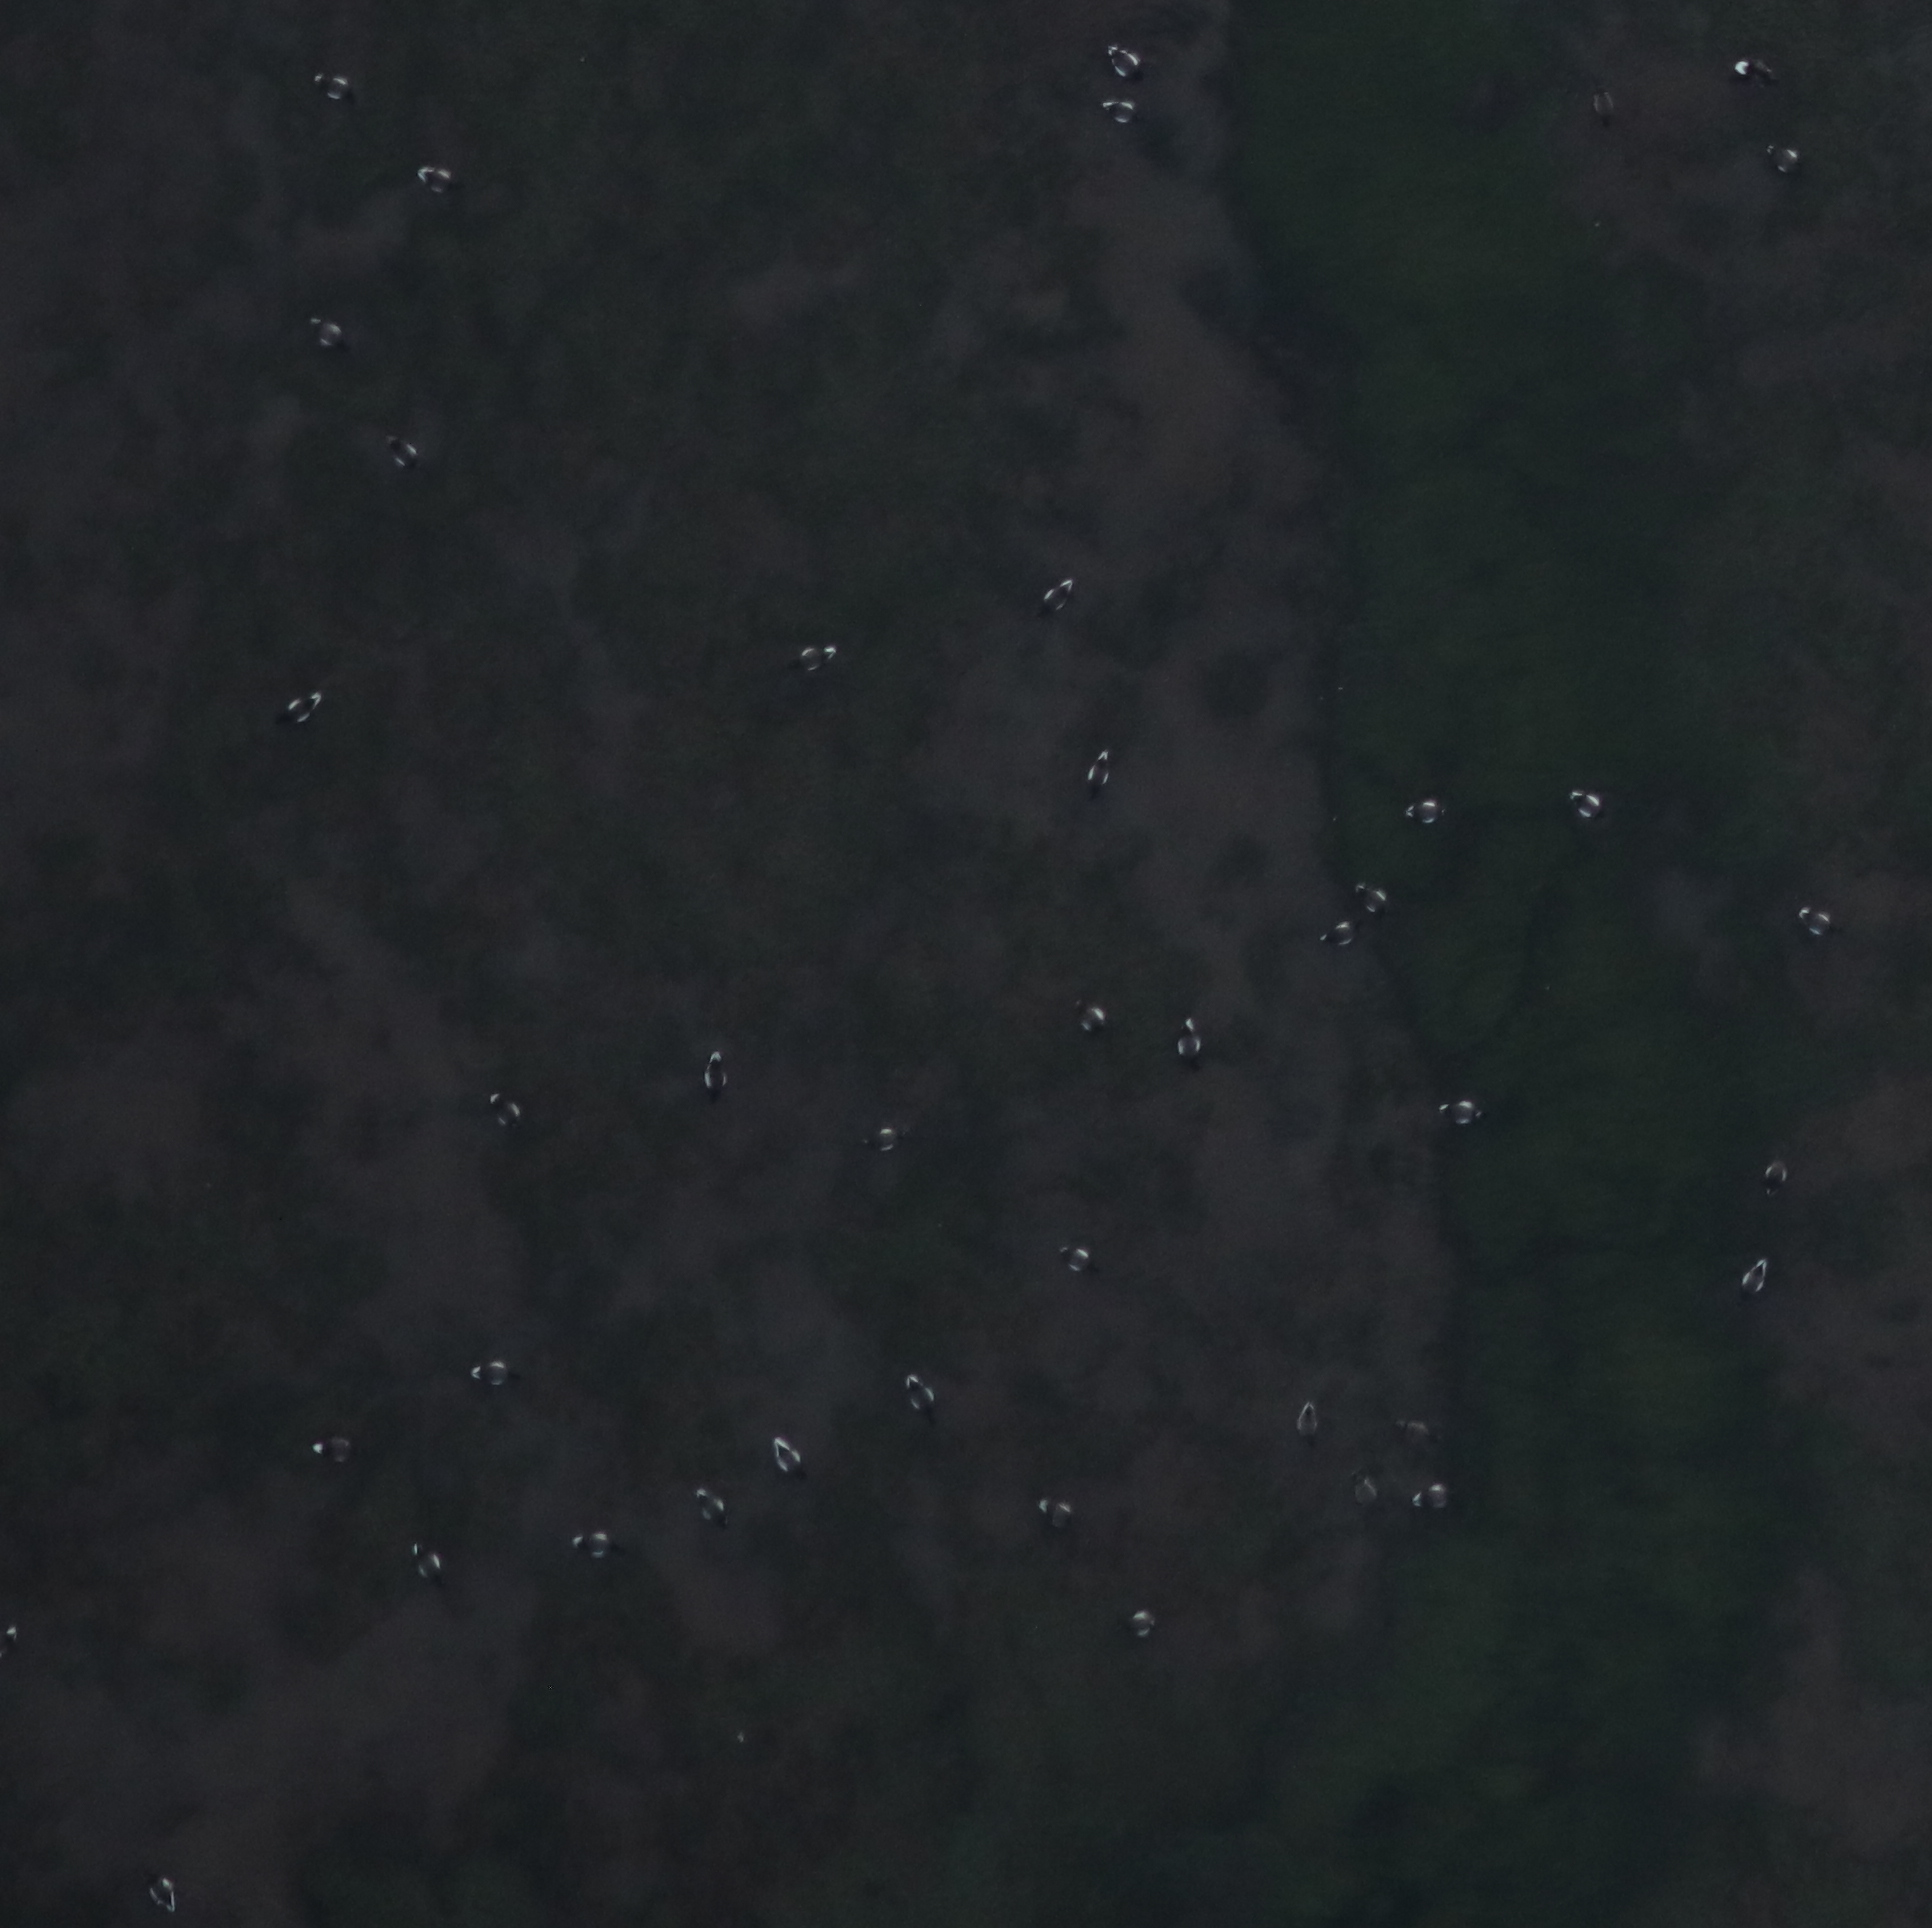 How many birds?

41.